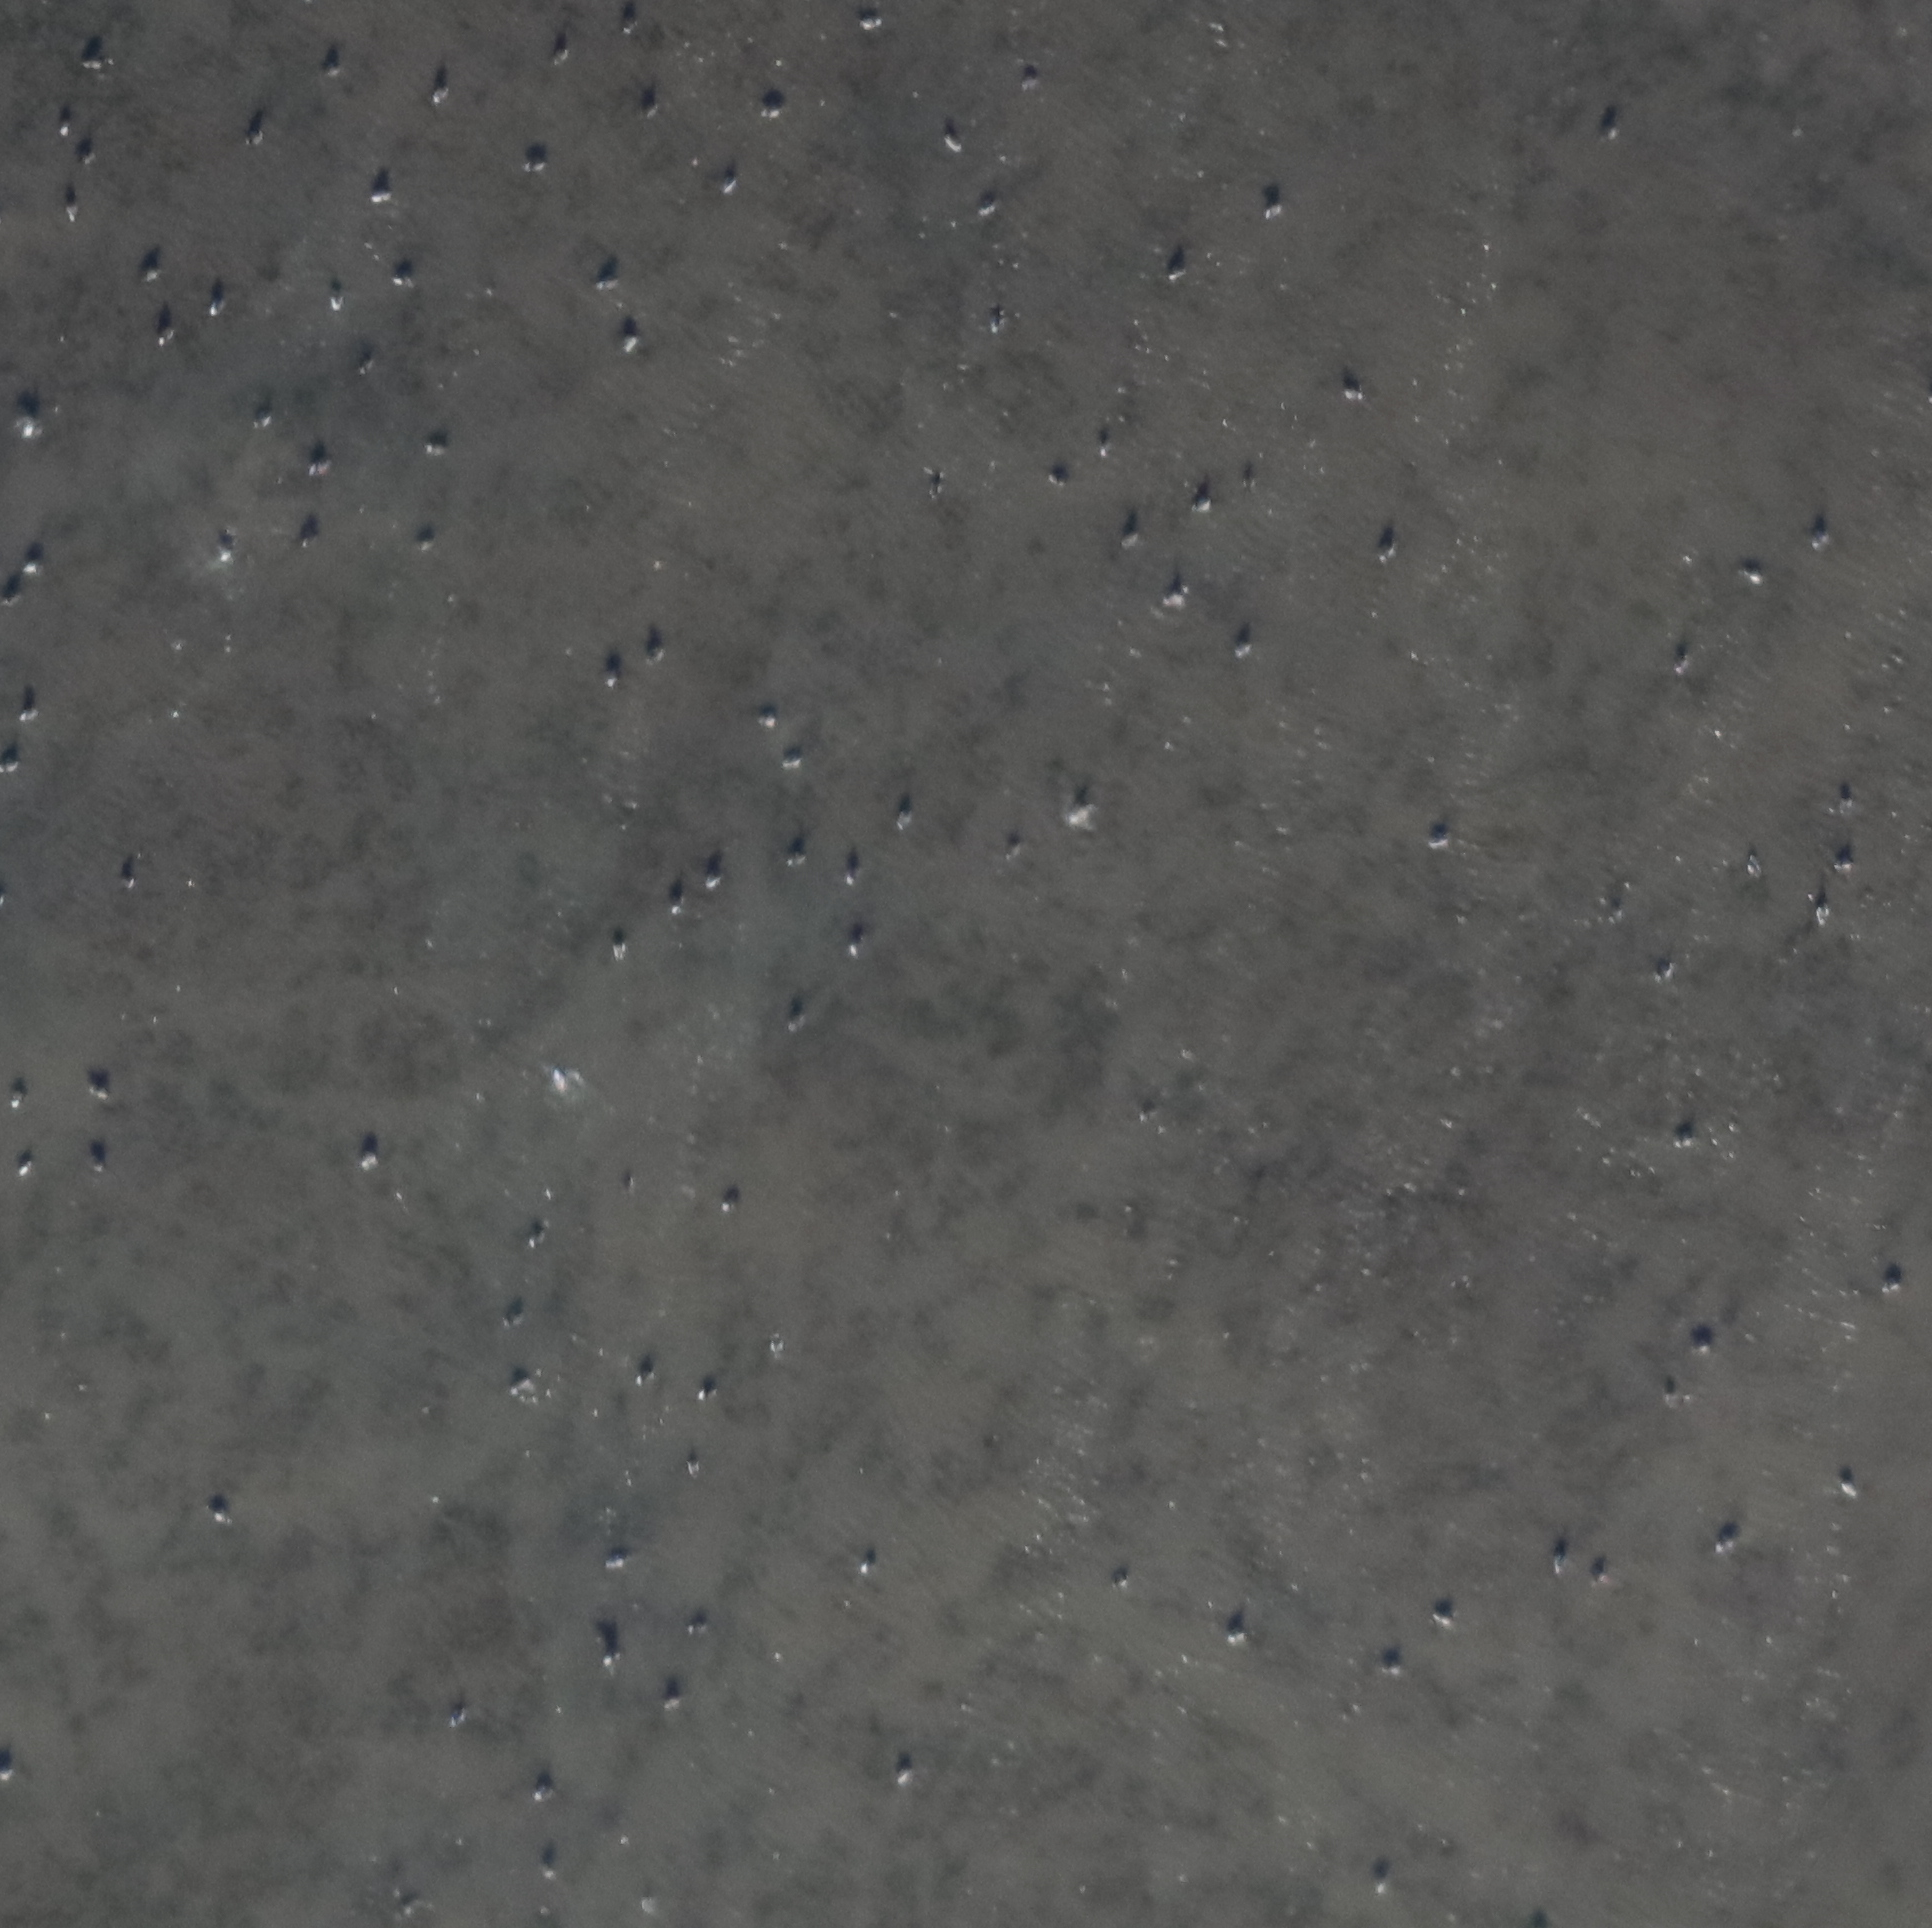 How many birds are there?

116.